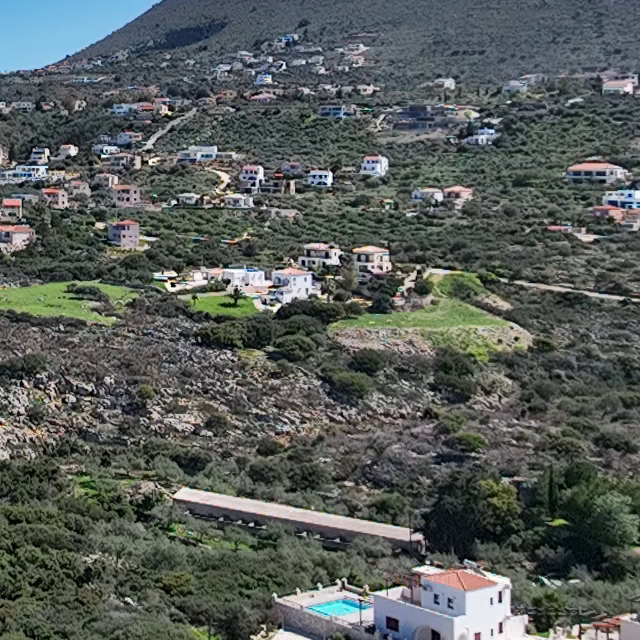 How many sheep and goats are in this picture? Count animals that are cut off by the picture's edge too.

0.